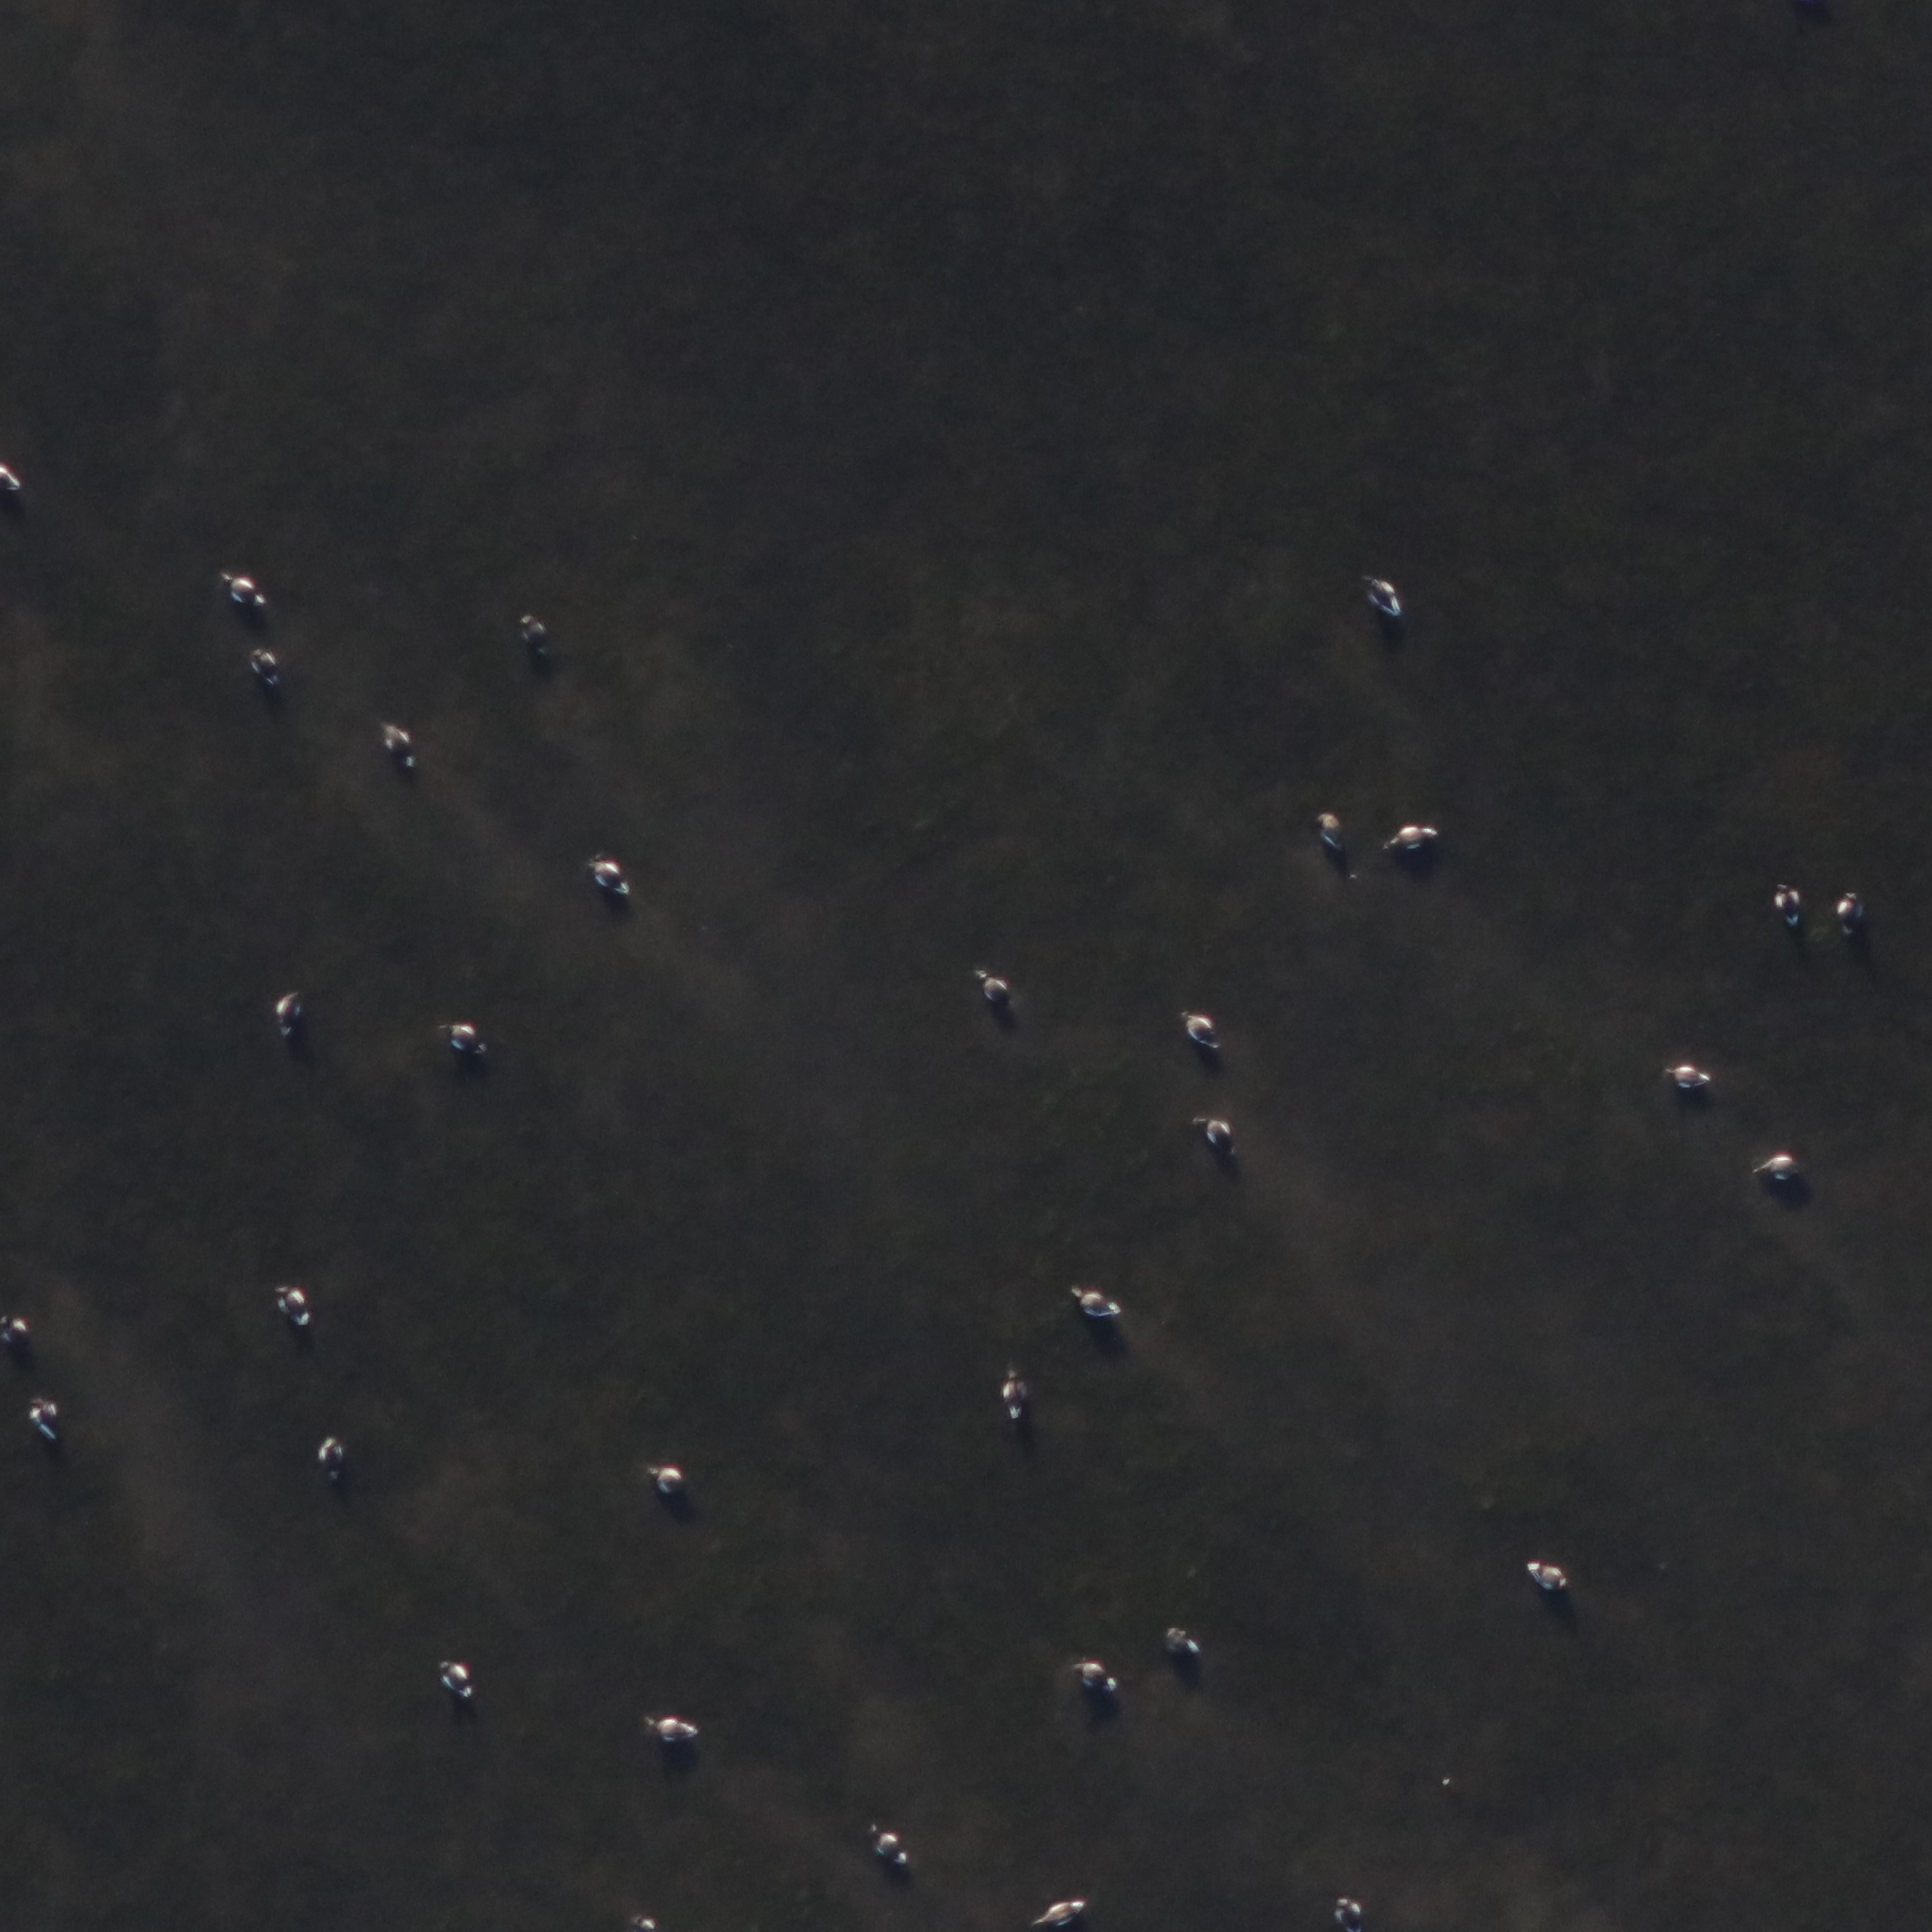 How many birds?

33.